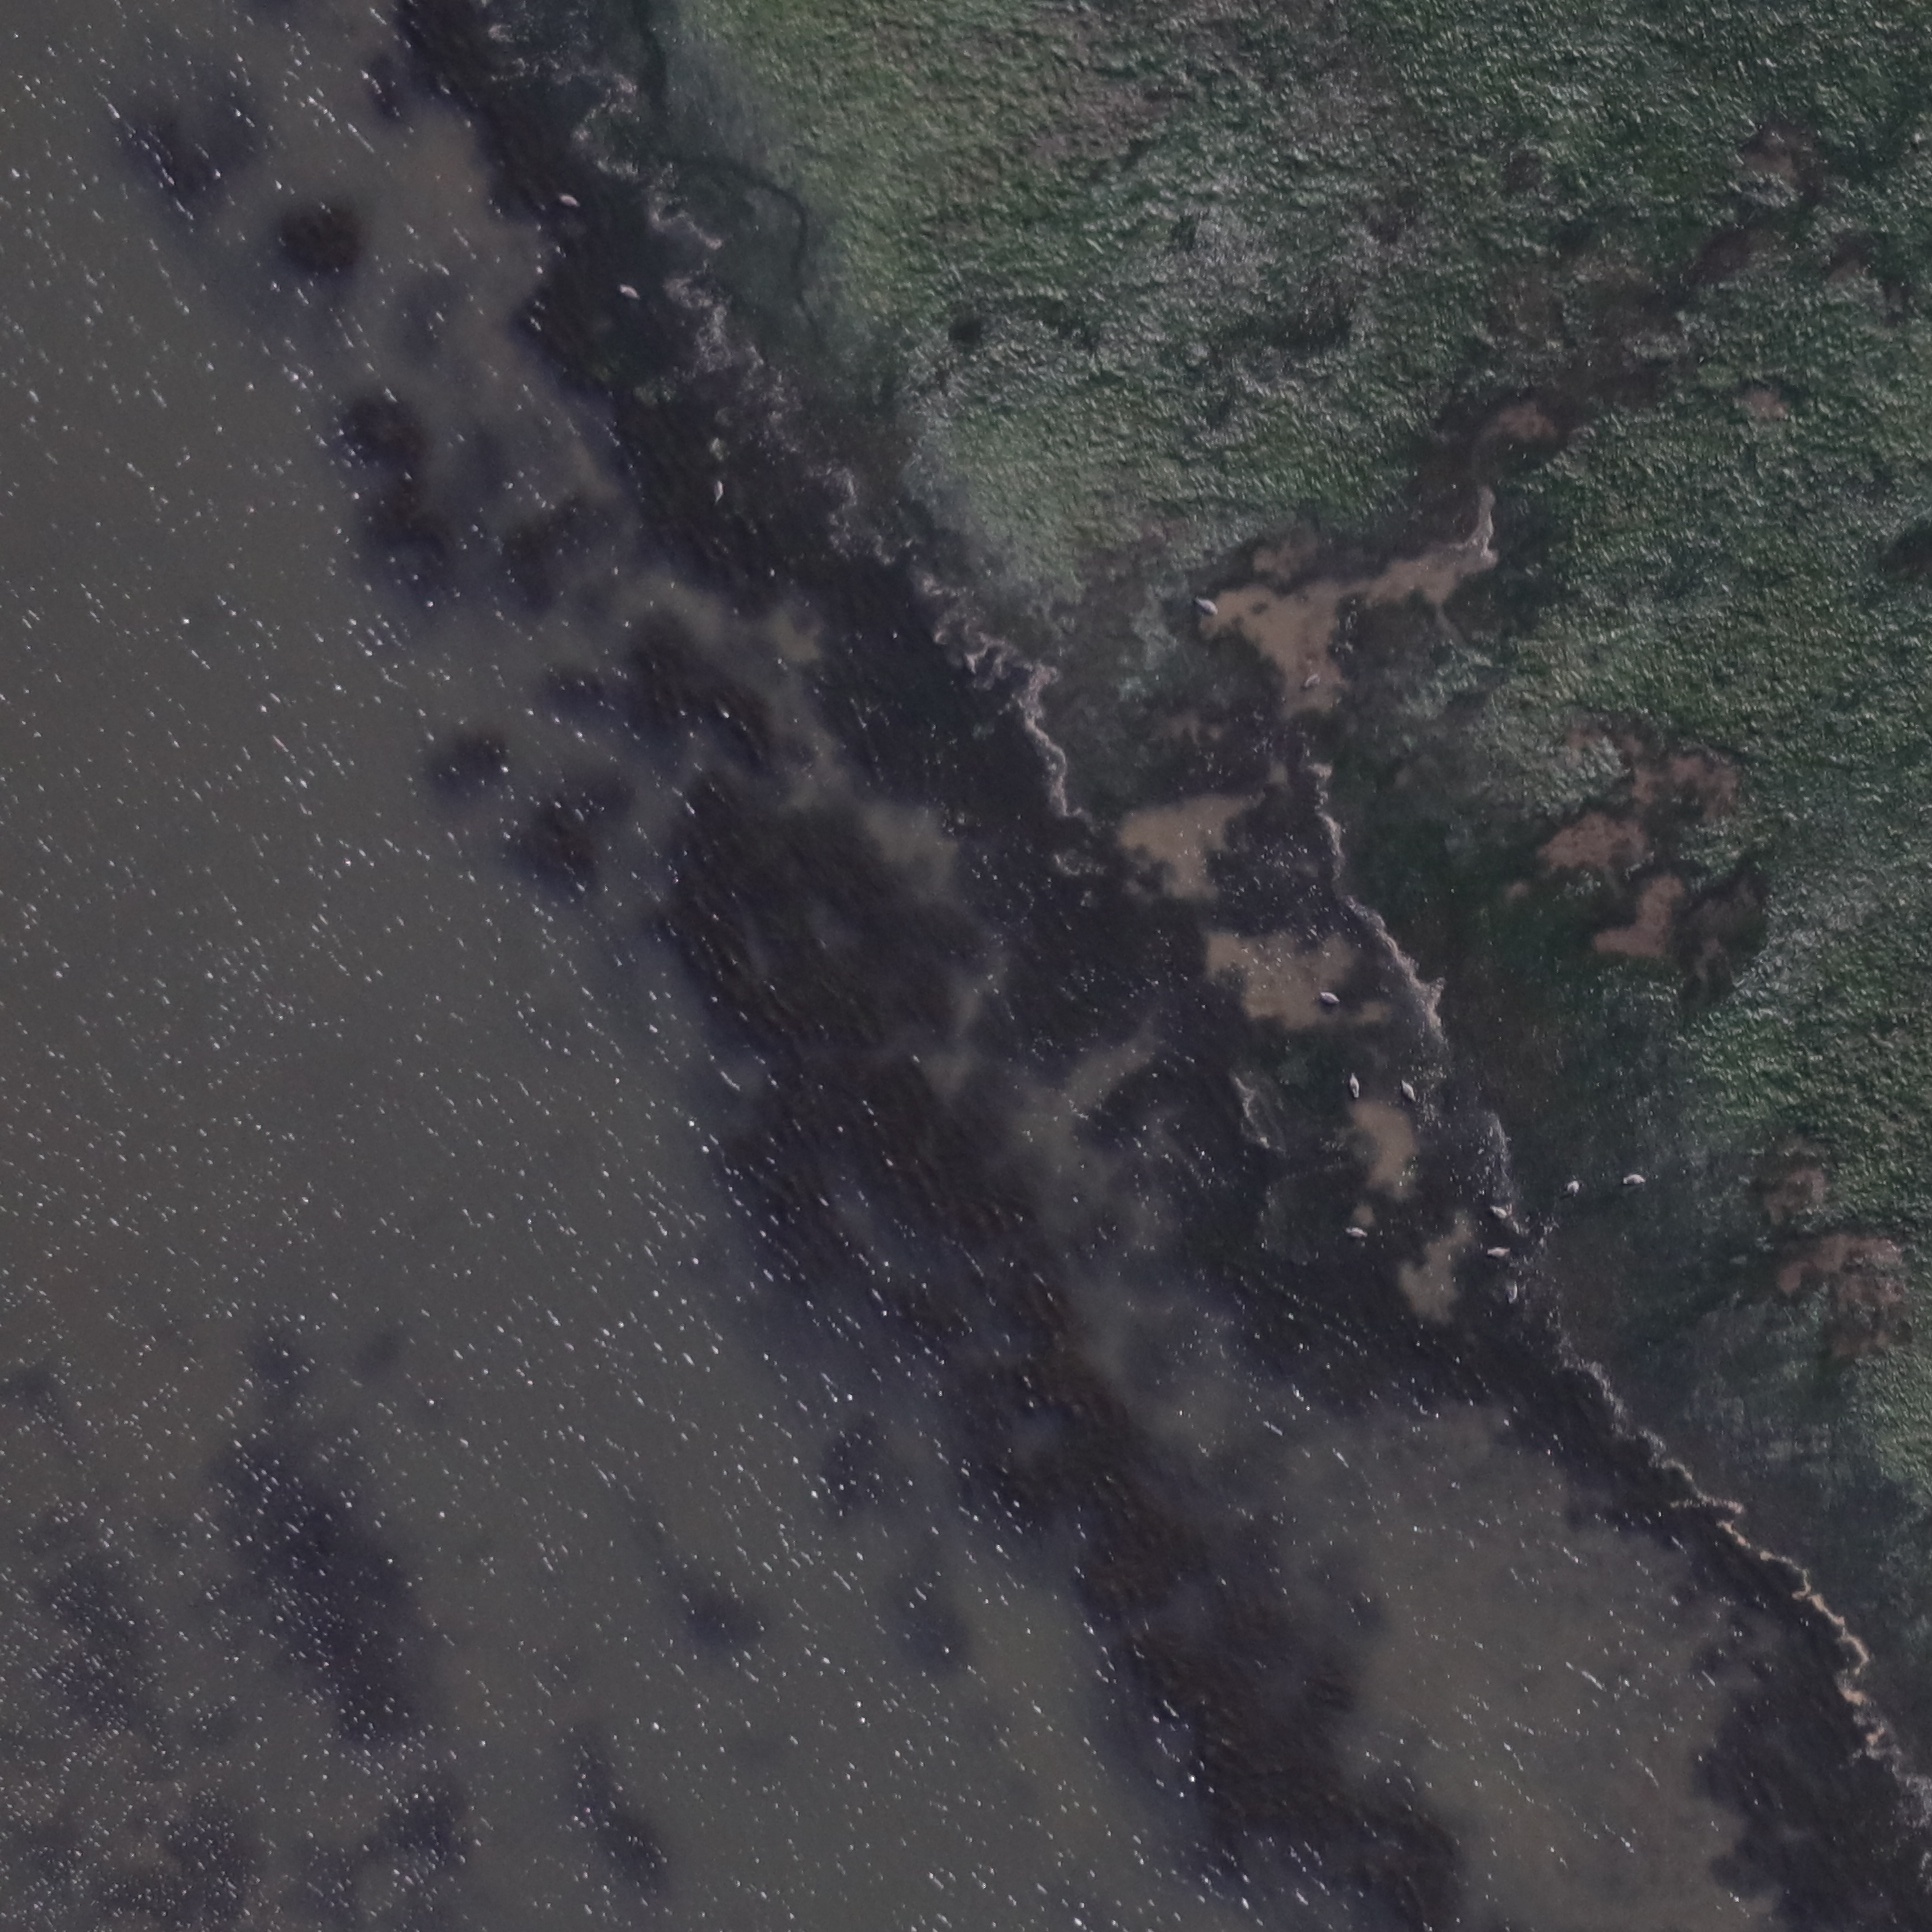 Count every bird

14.